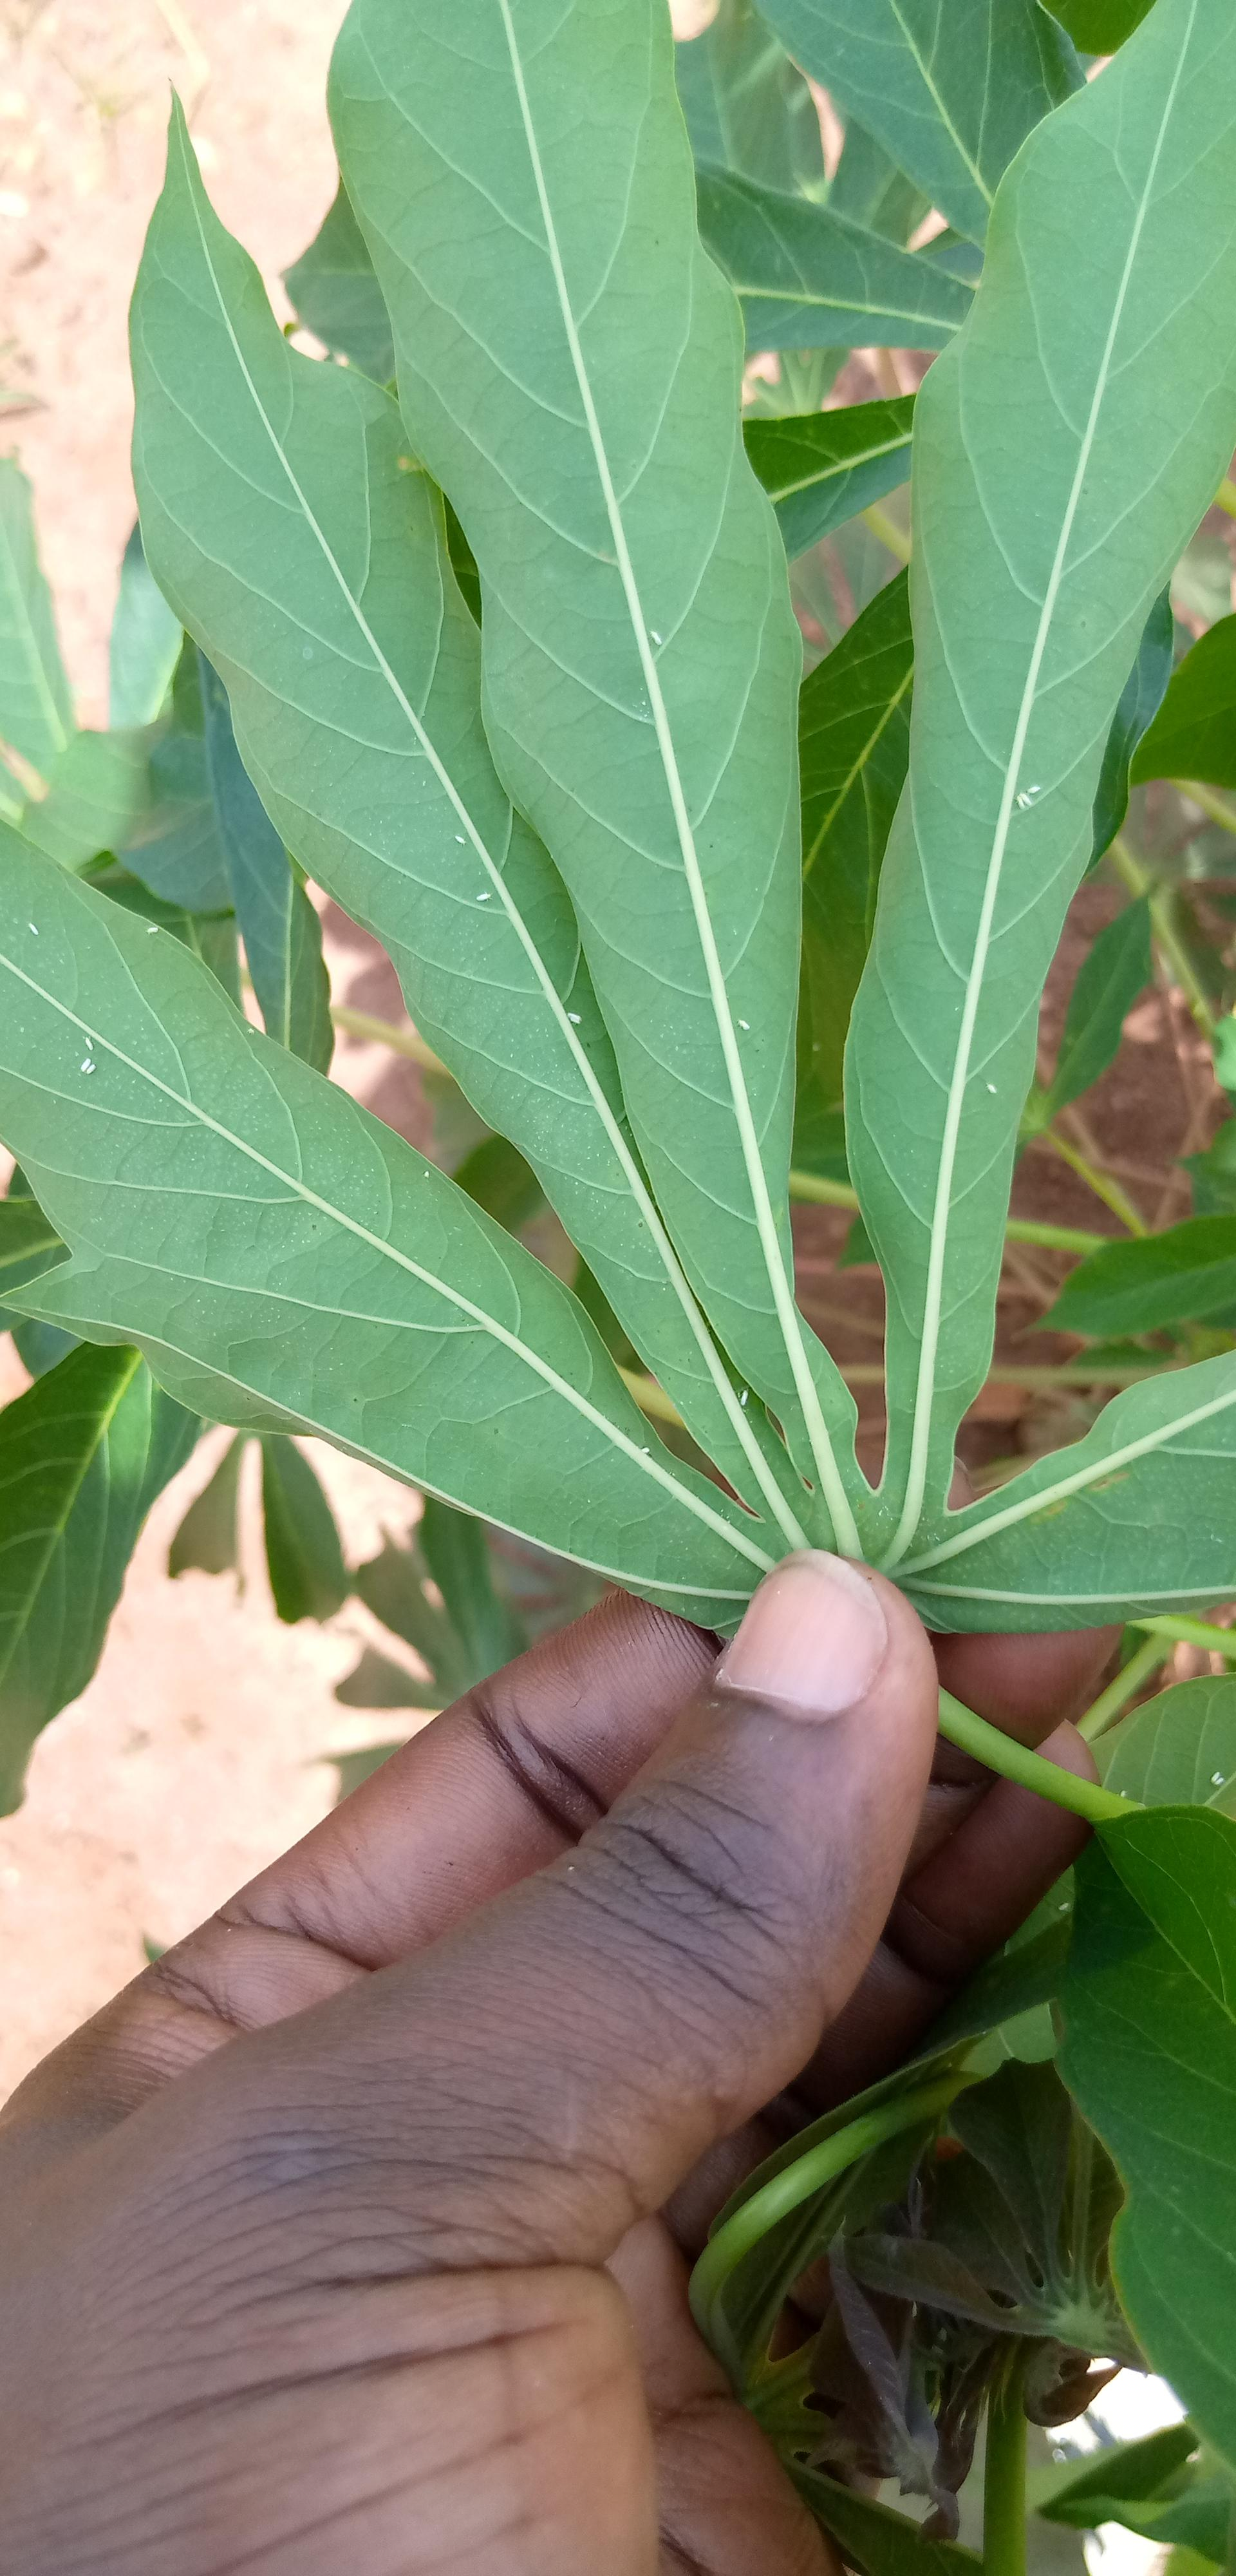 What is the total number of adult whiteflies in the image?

16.